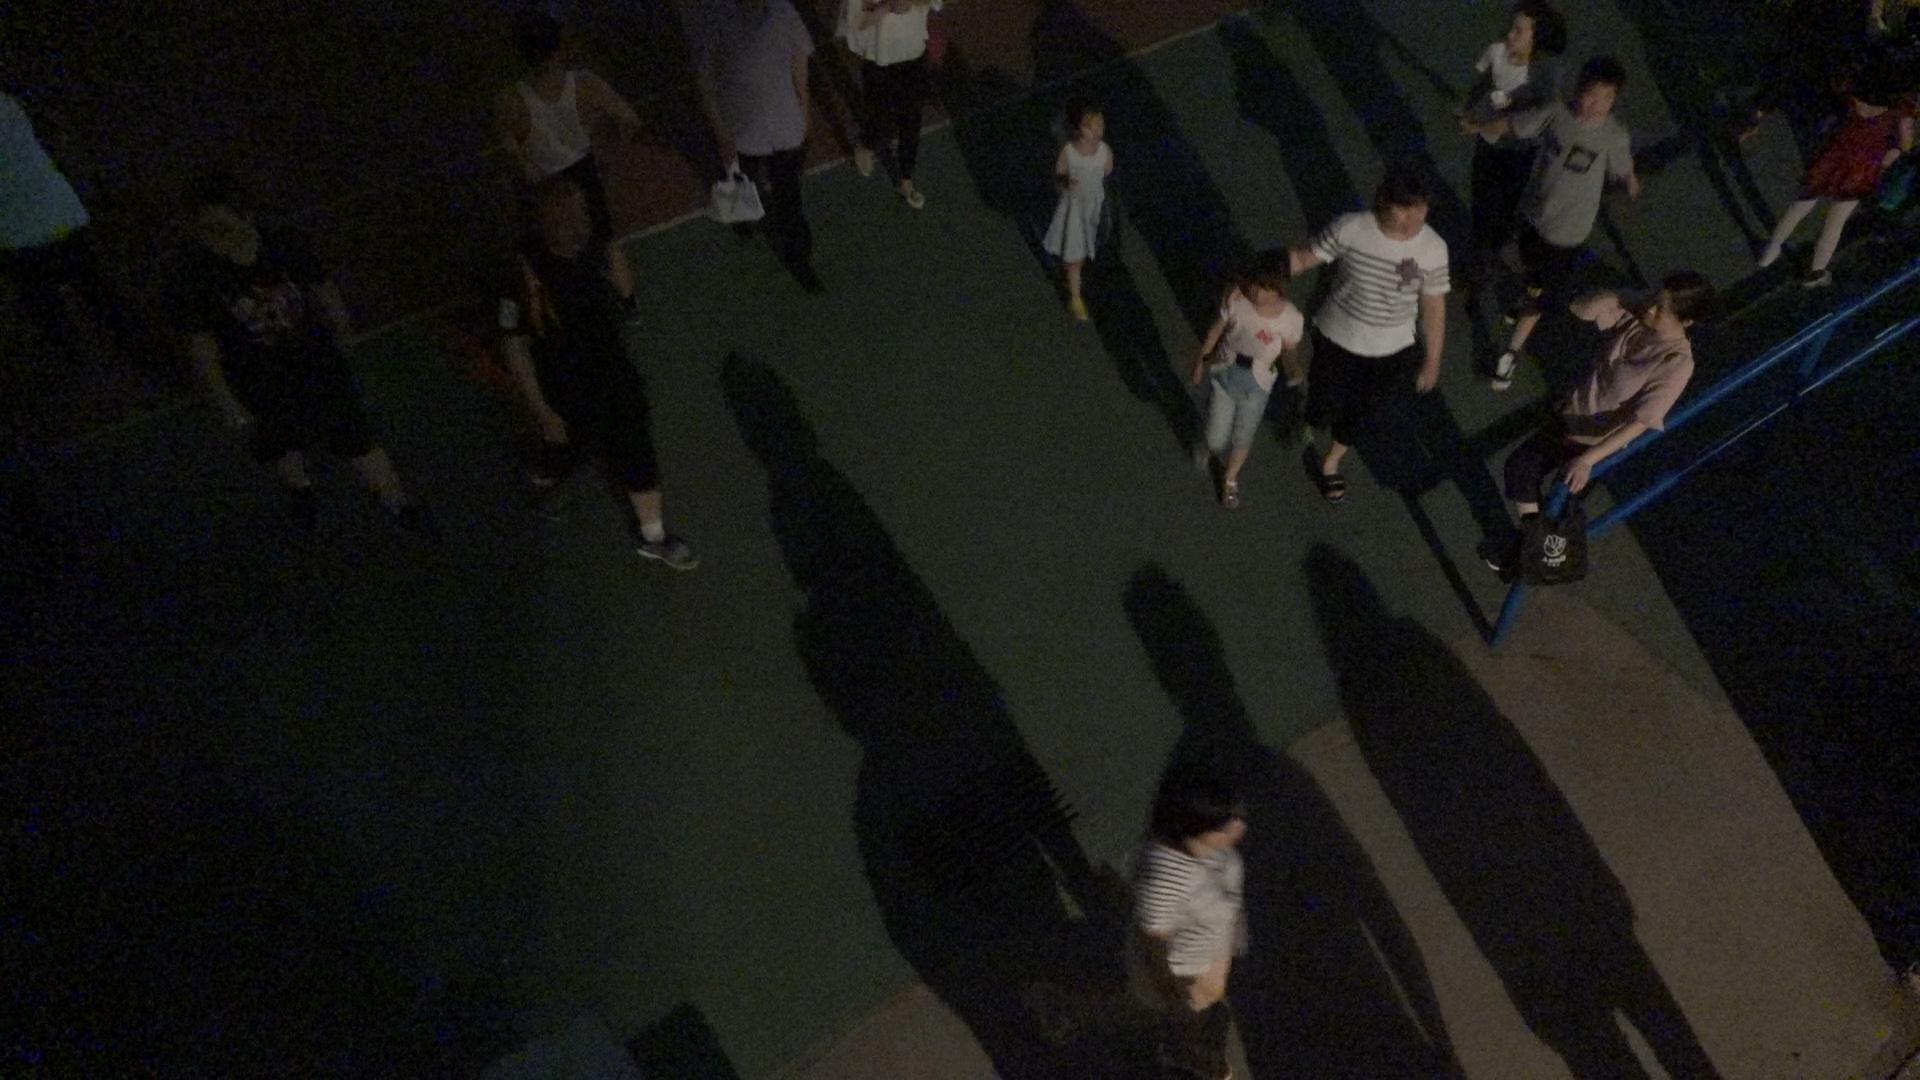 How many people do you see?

12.